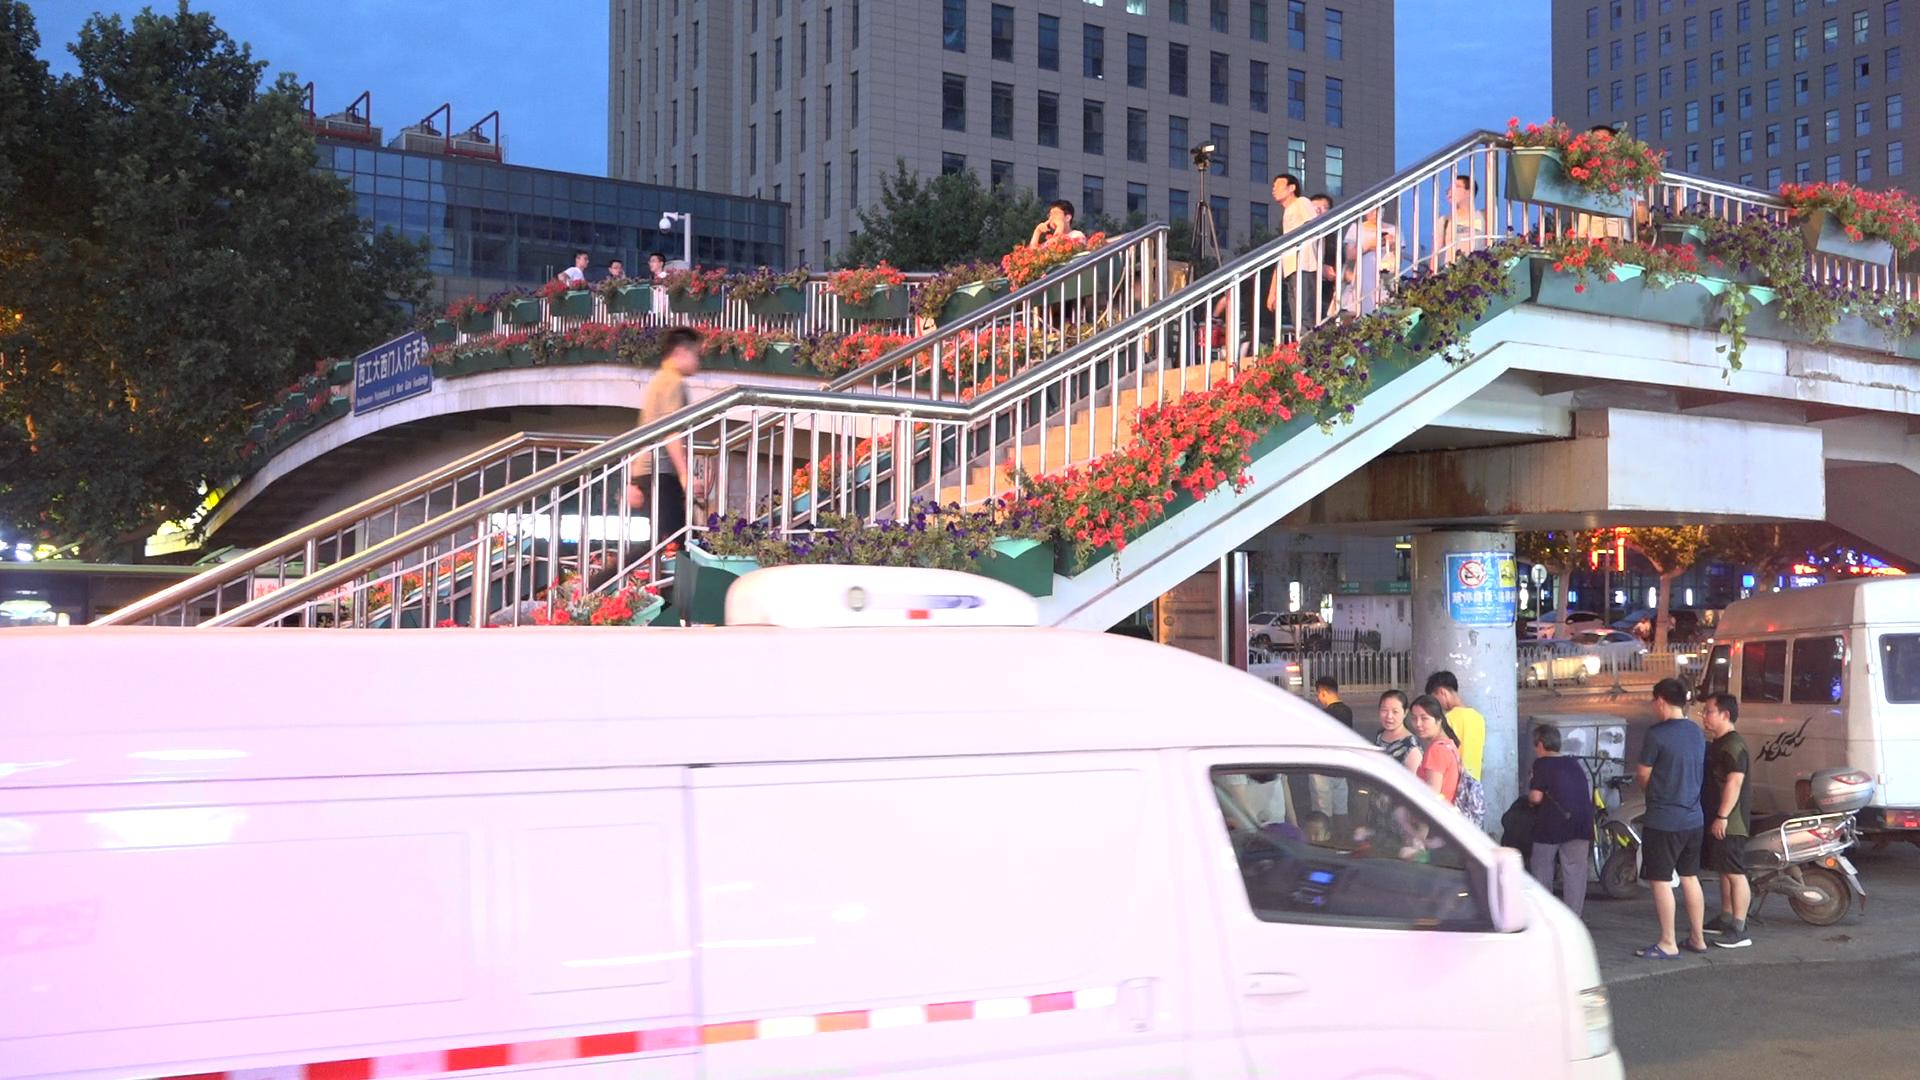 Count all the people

18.